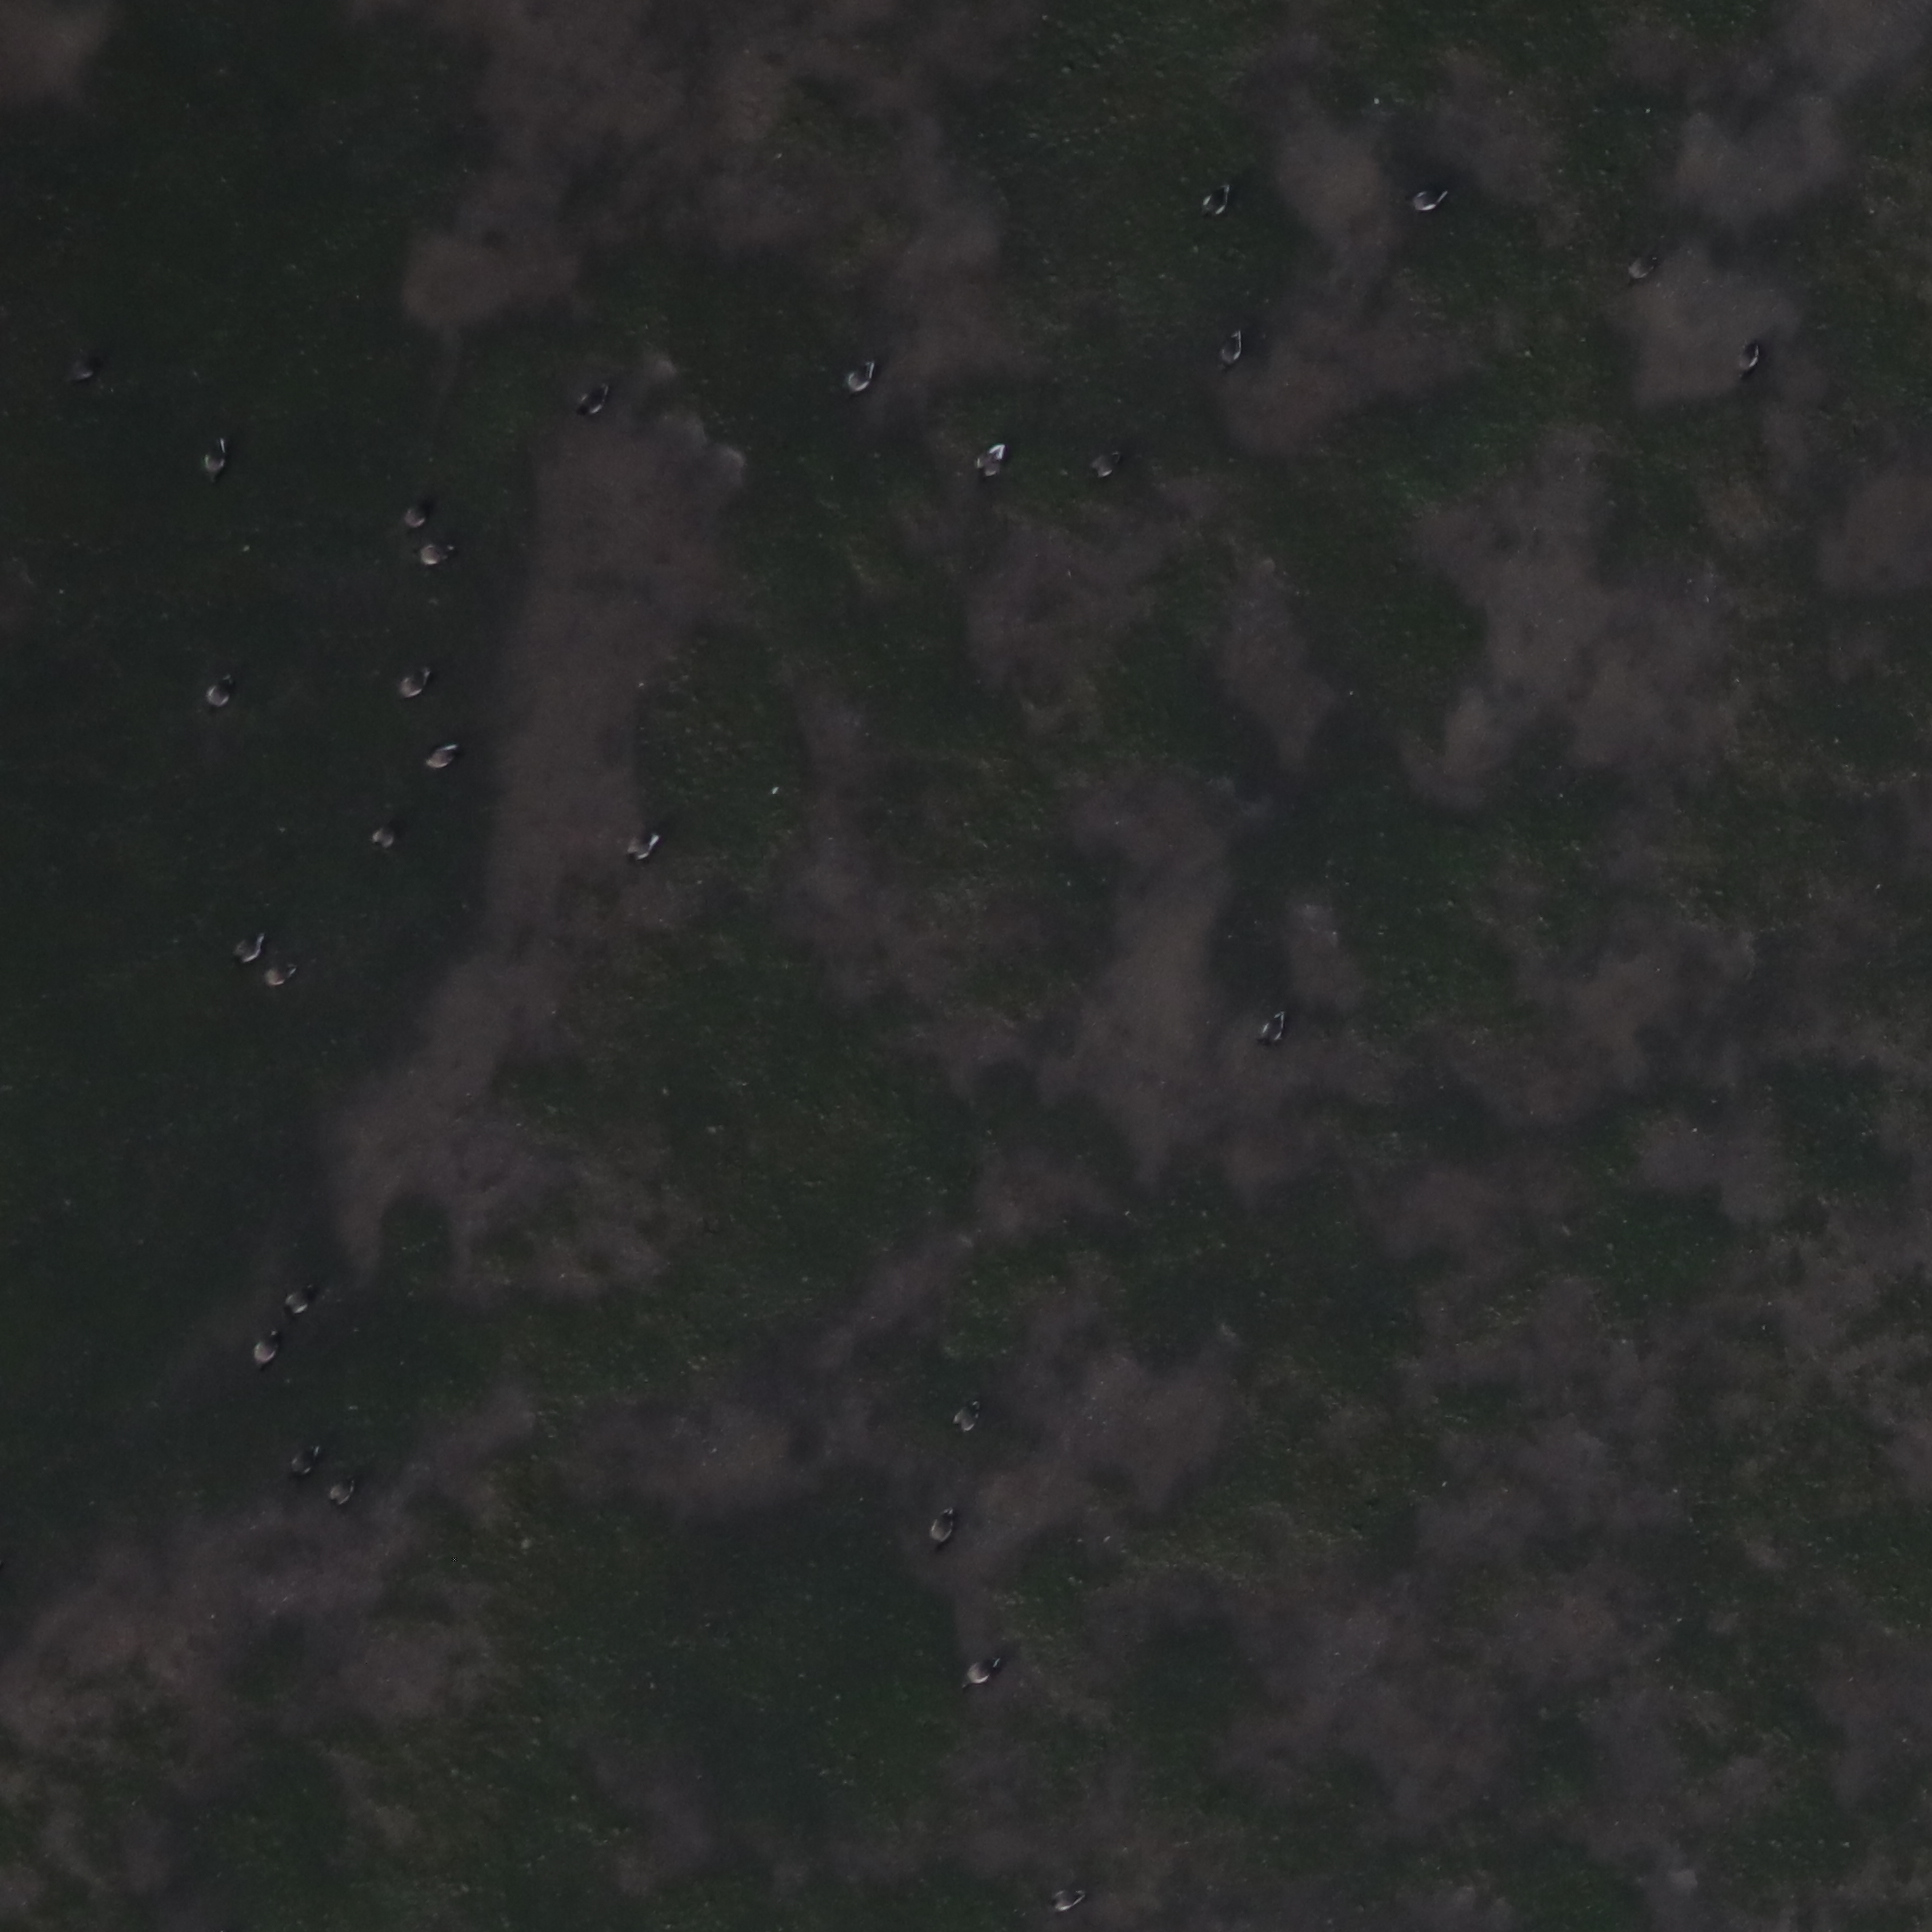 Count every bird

29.